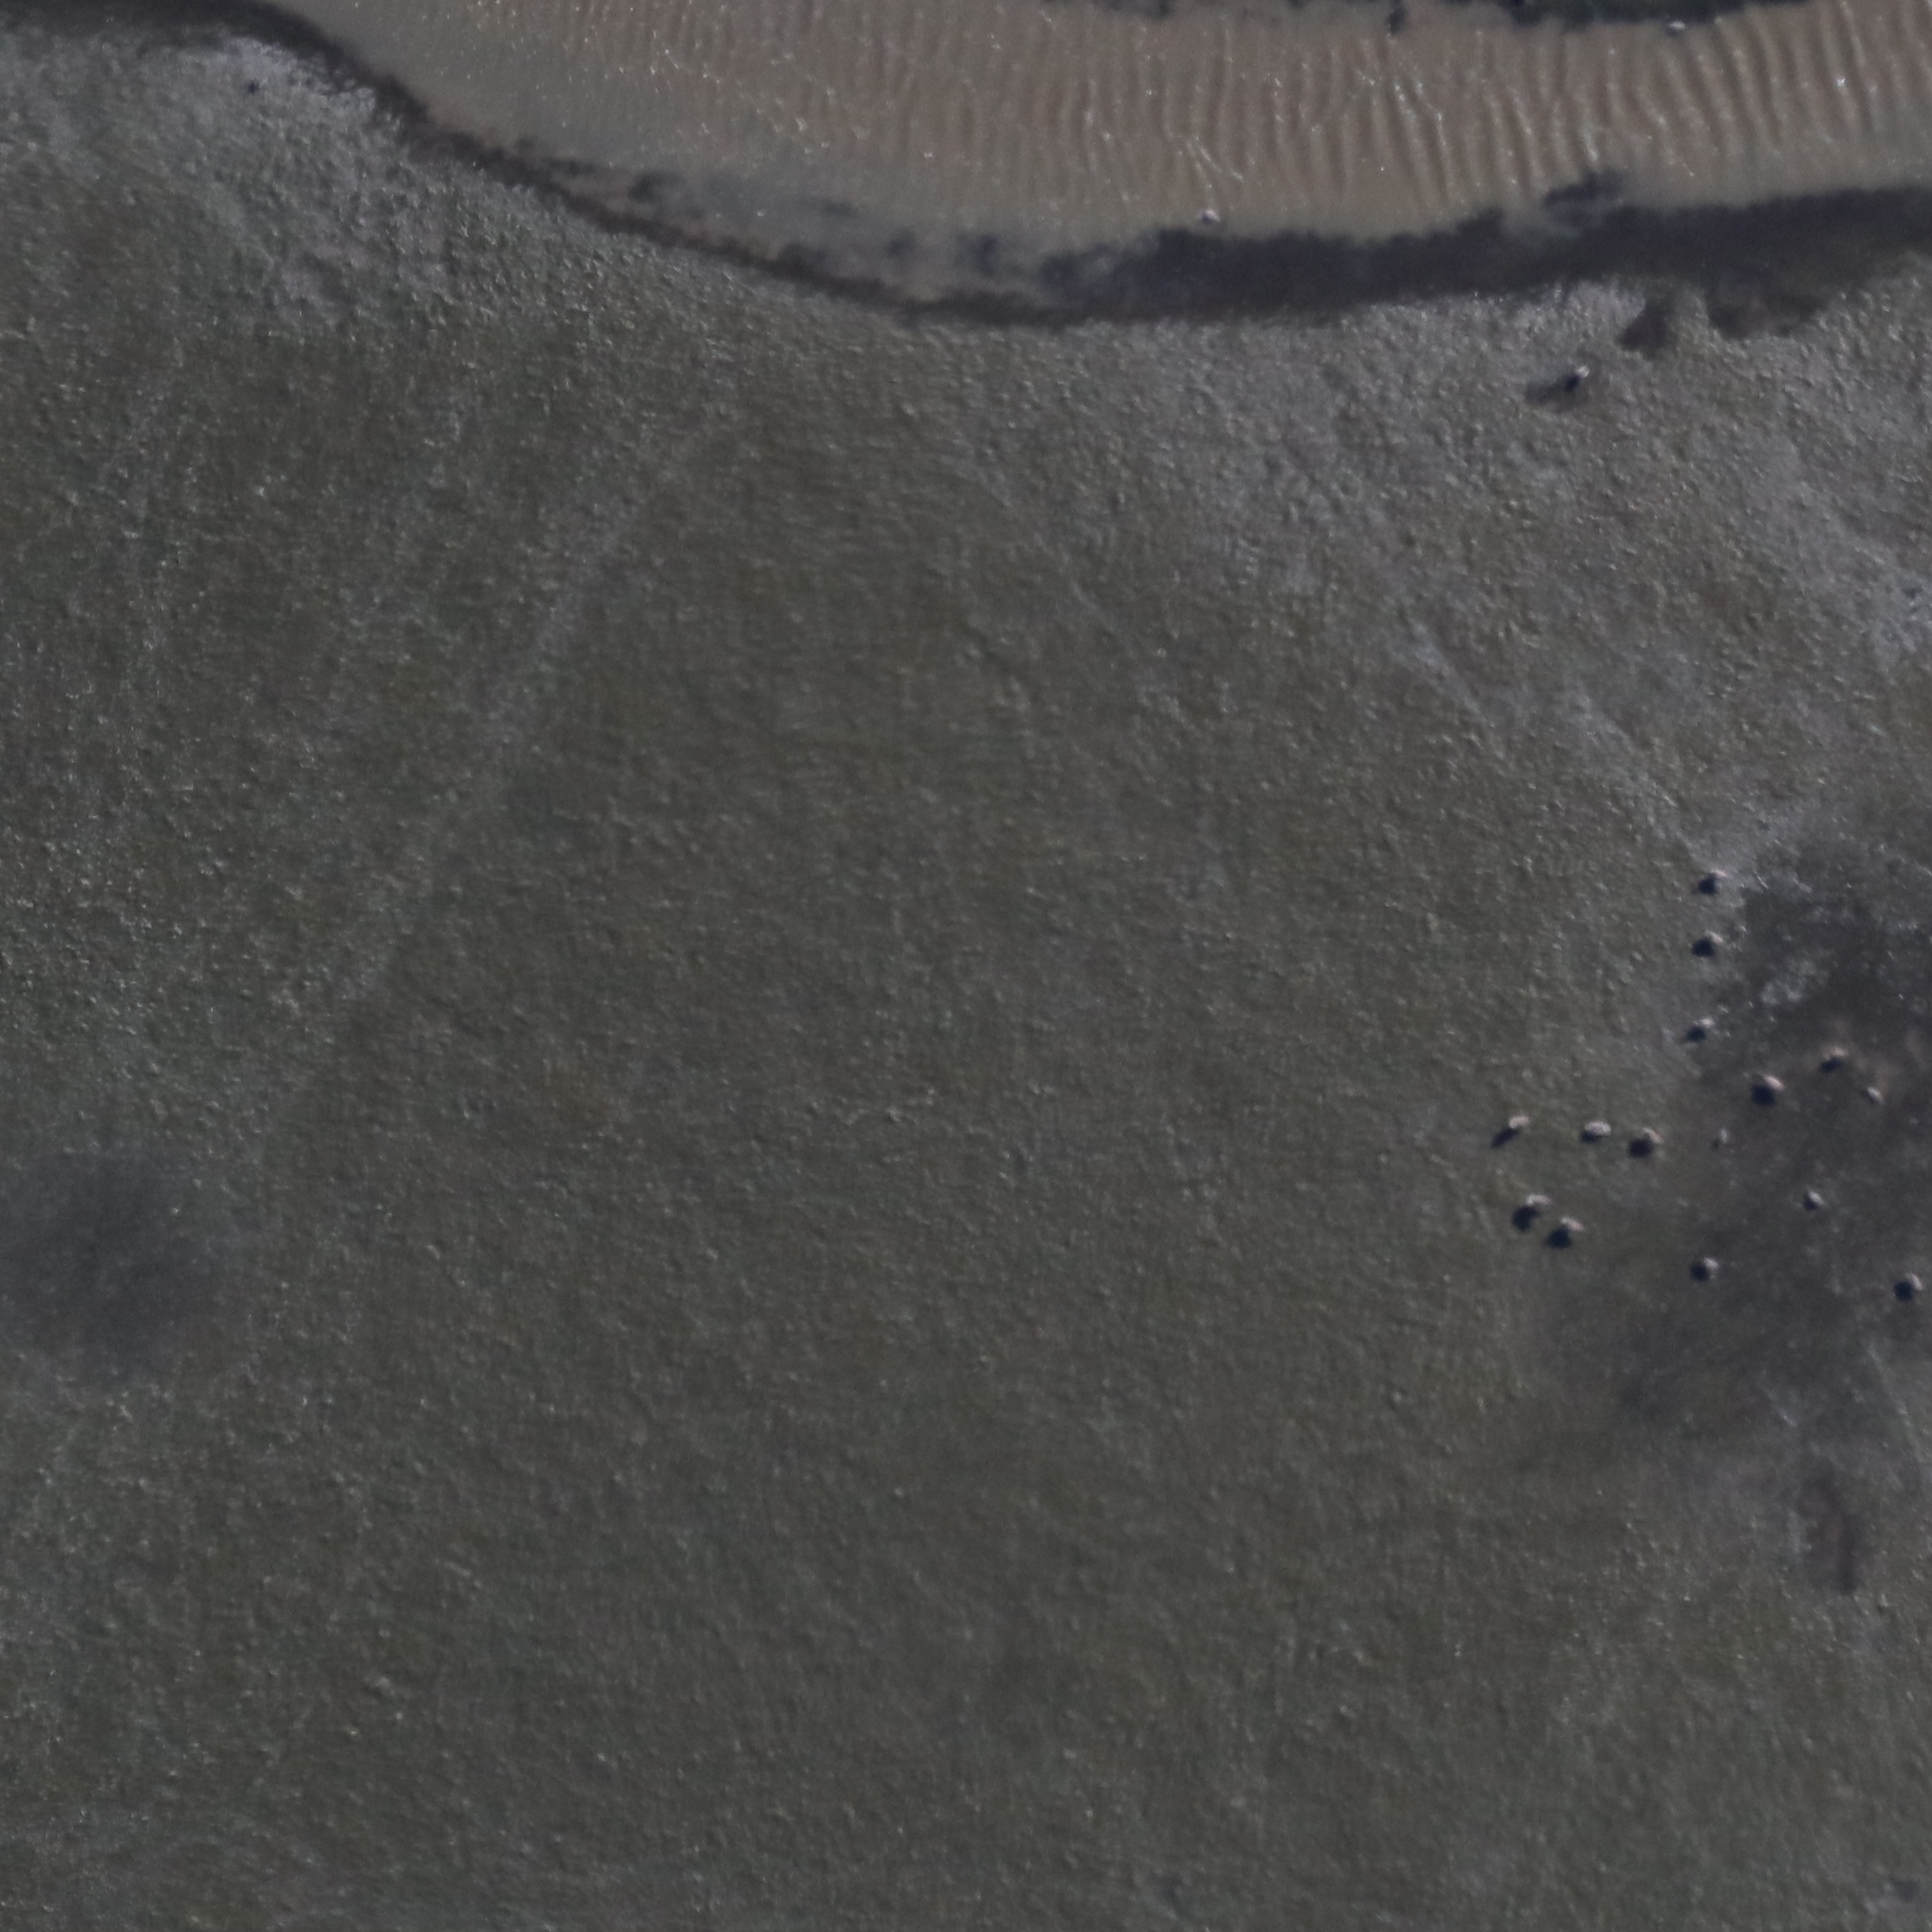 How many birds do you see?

18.